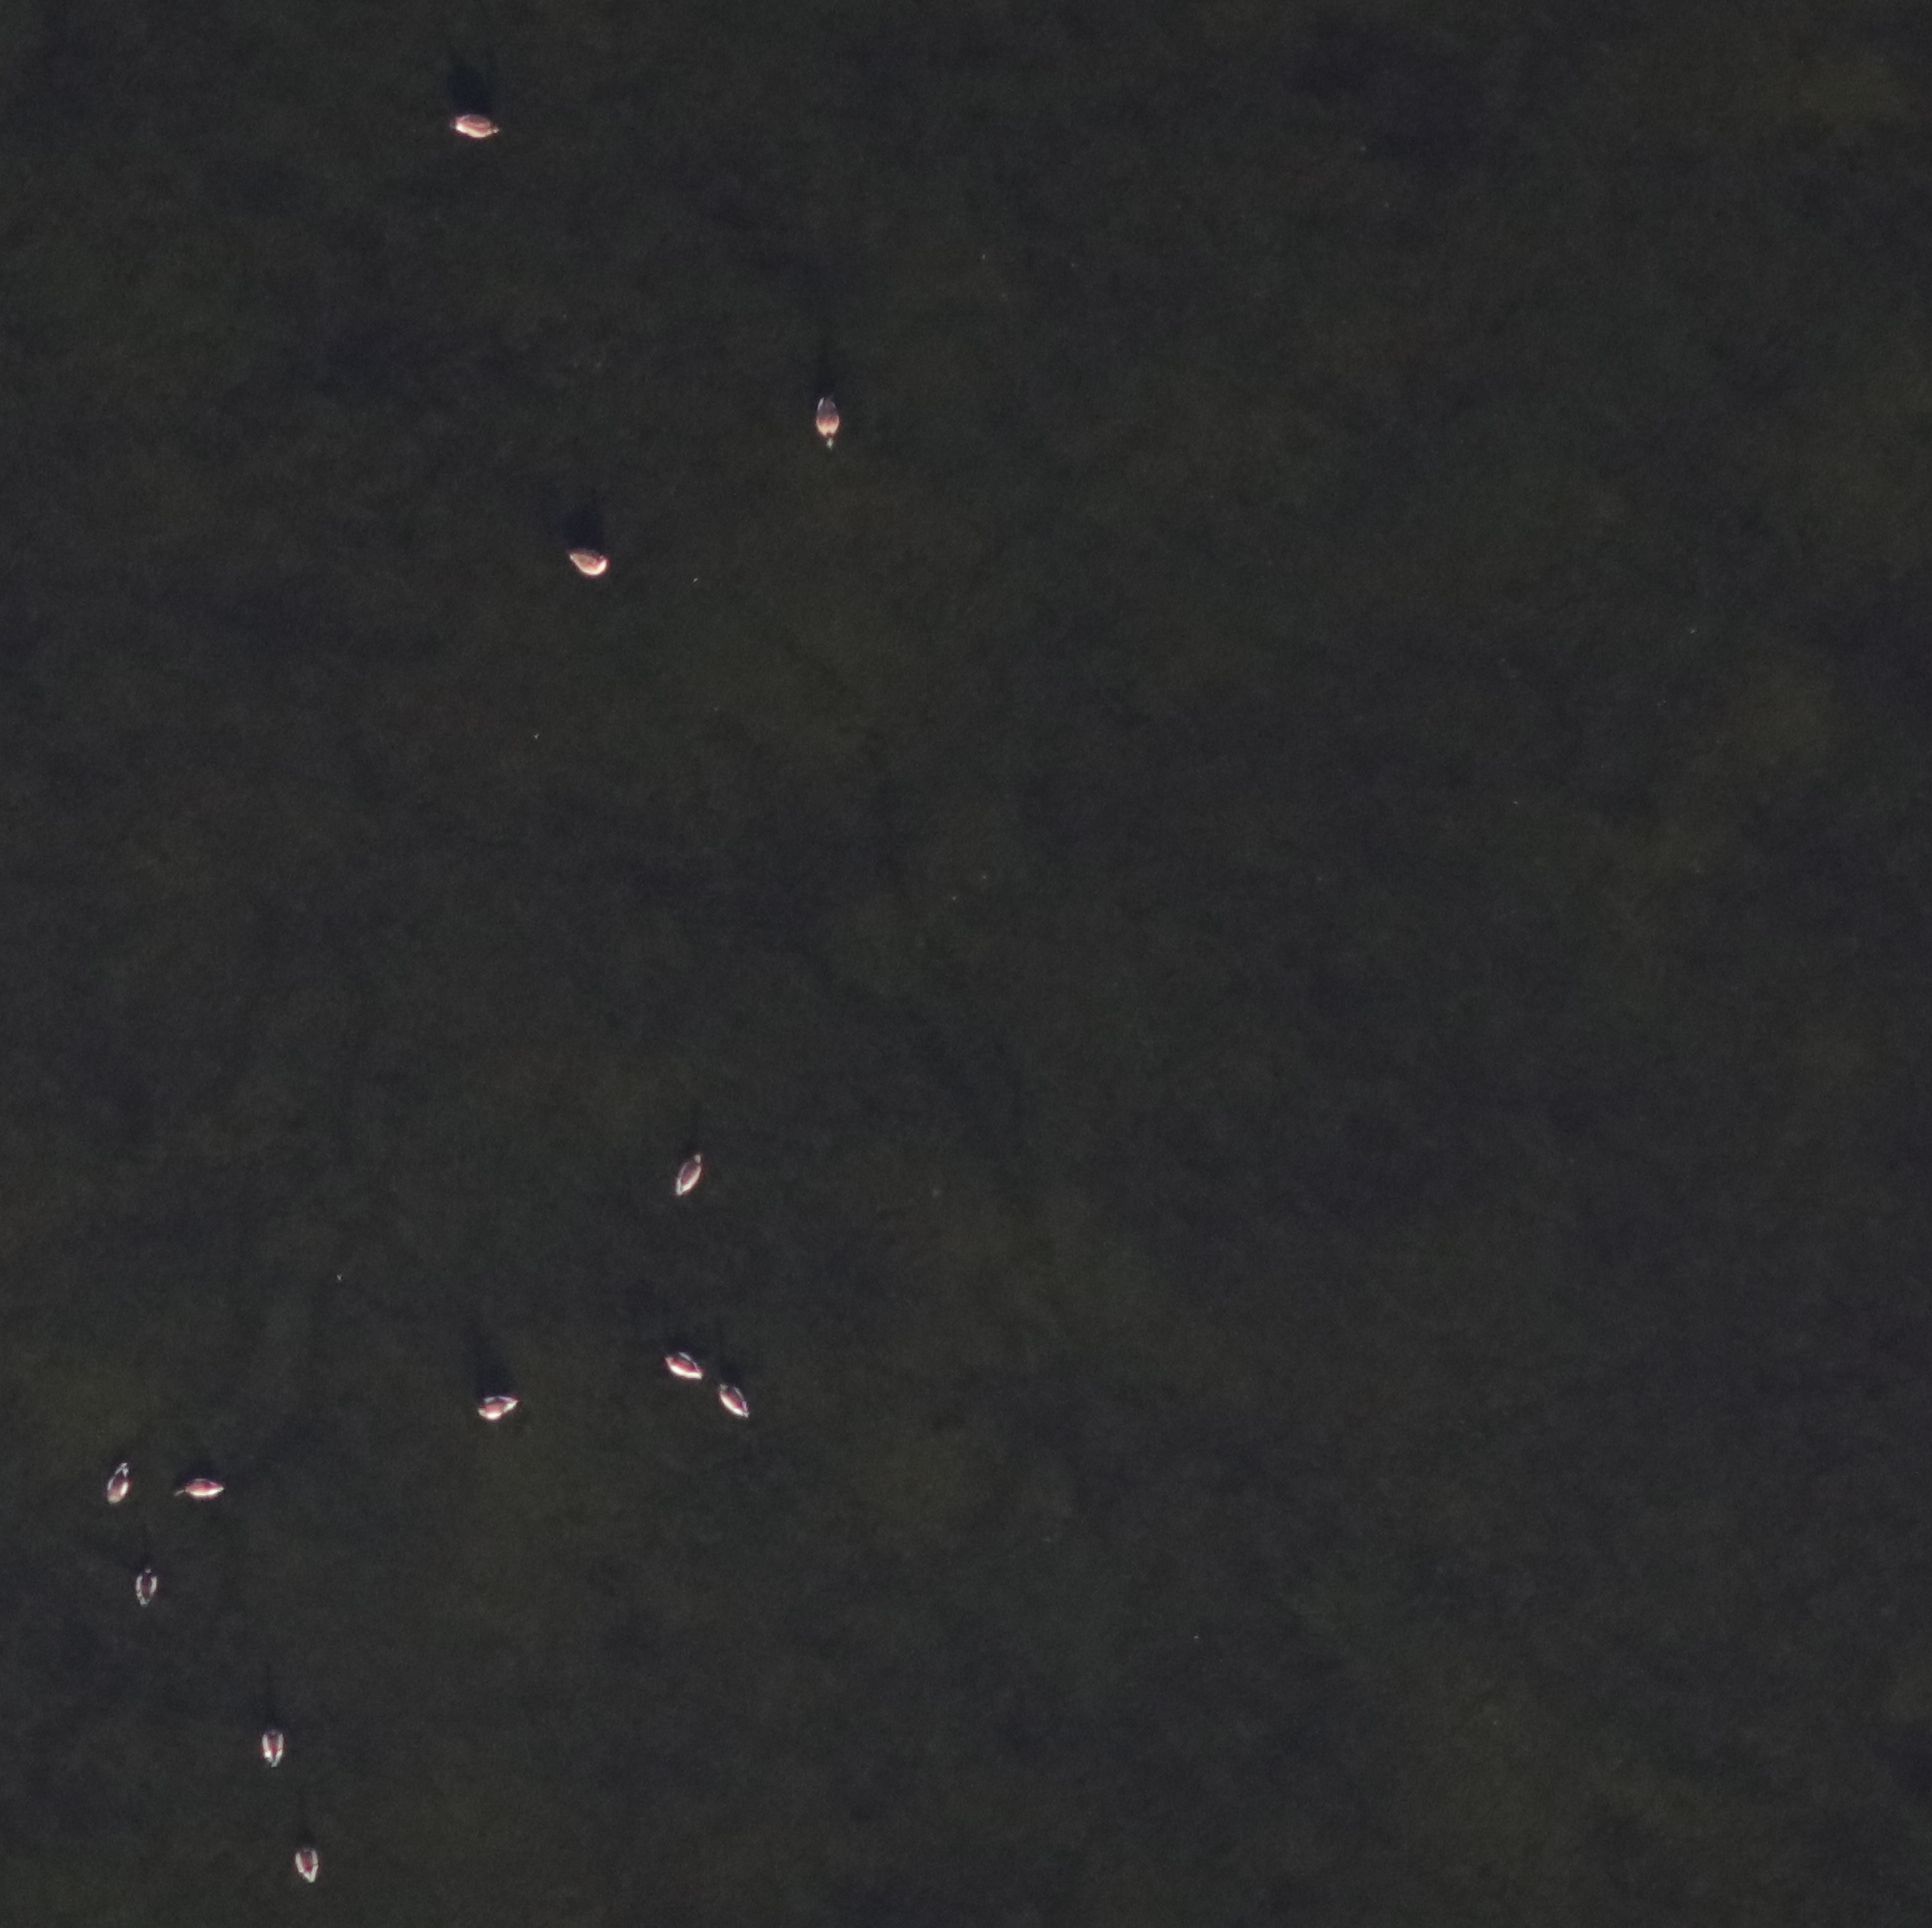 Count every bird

12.